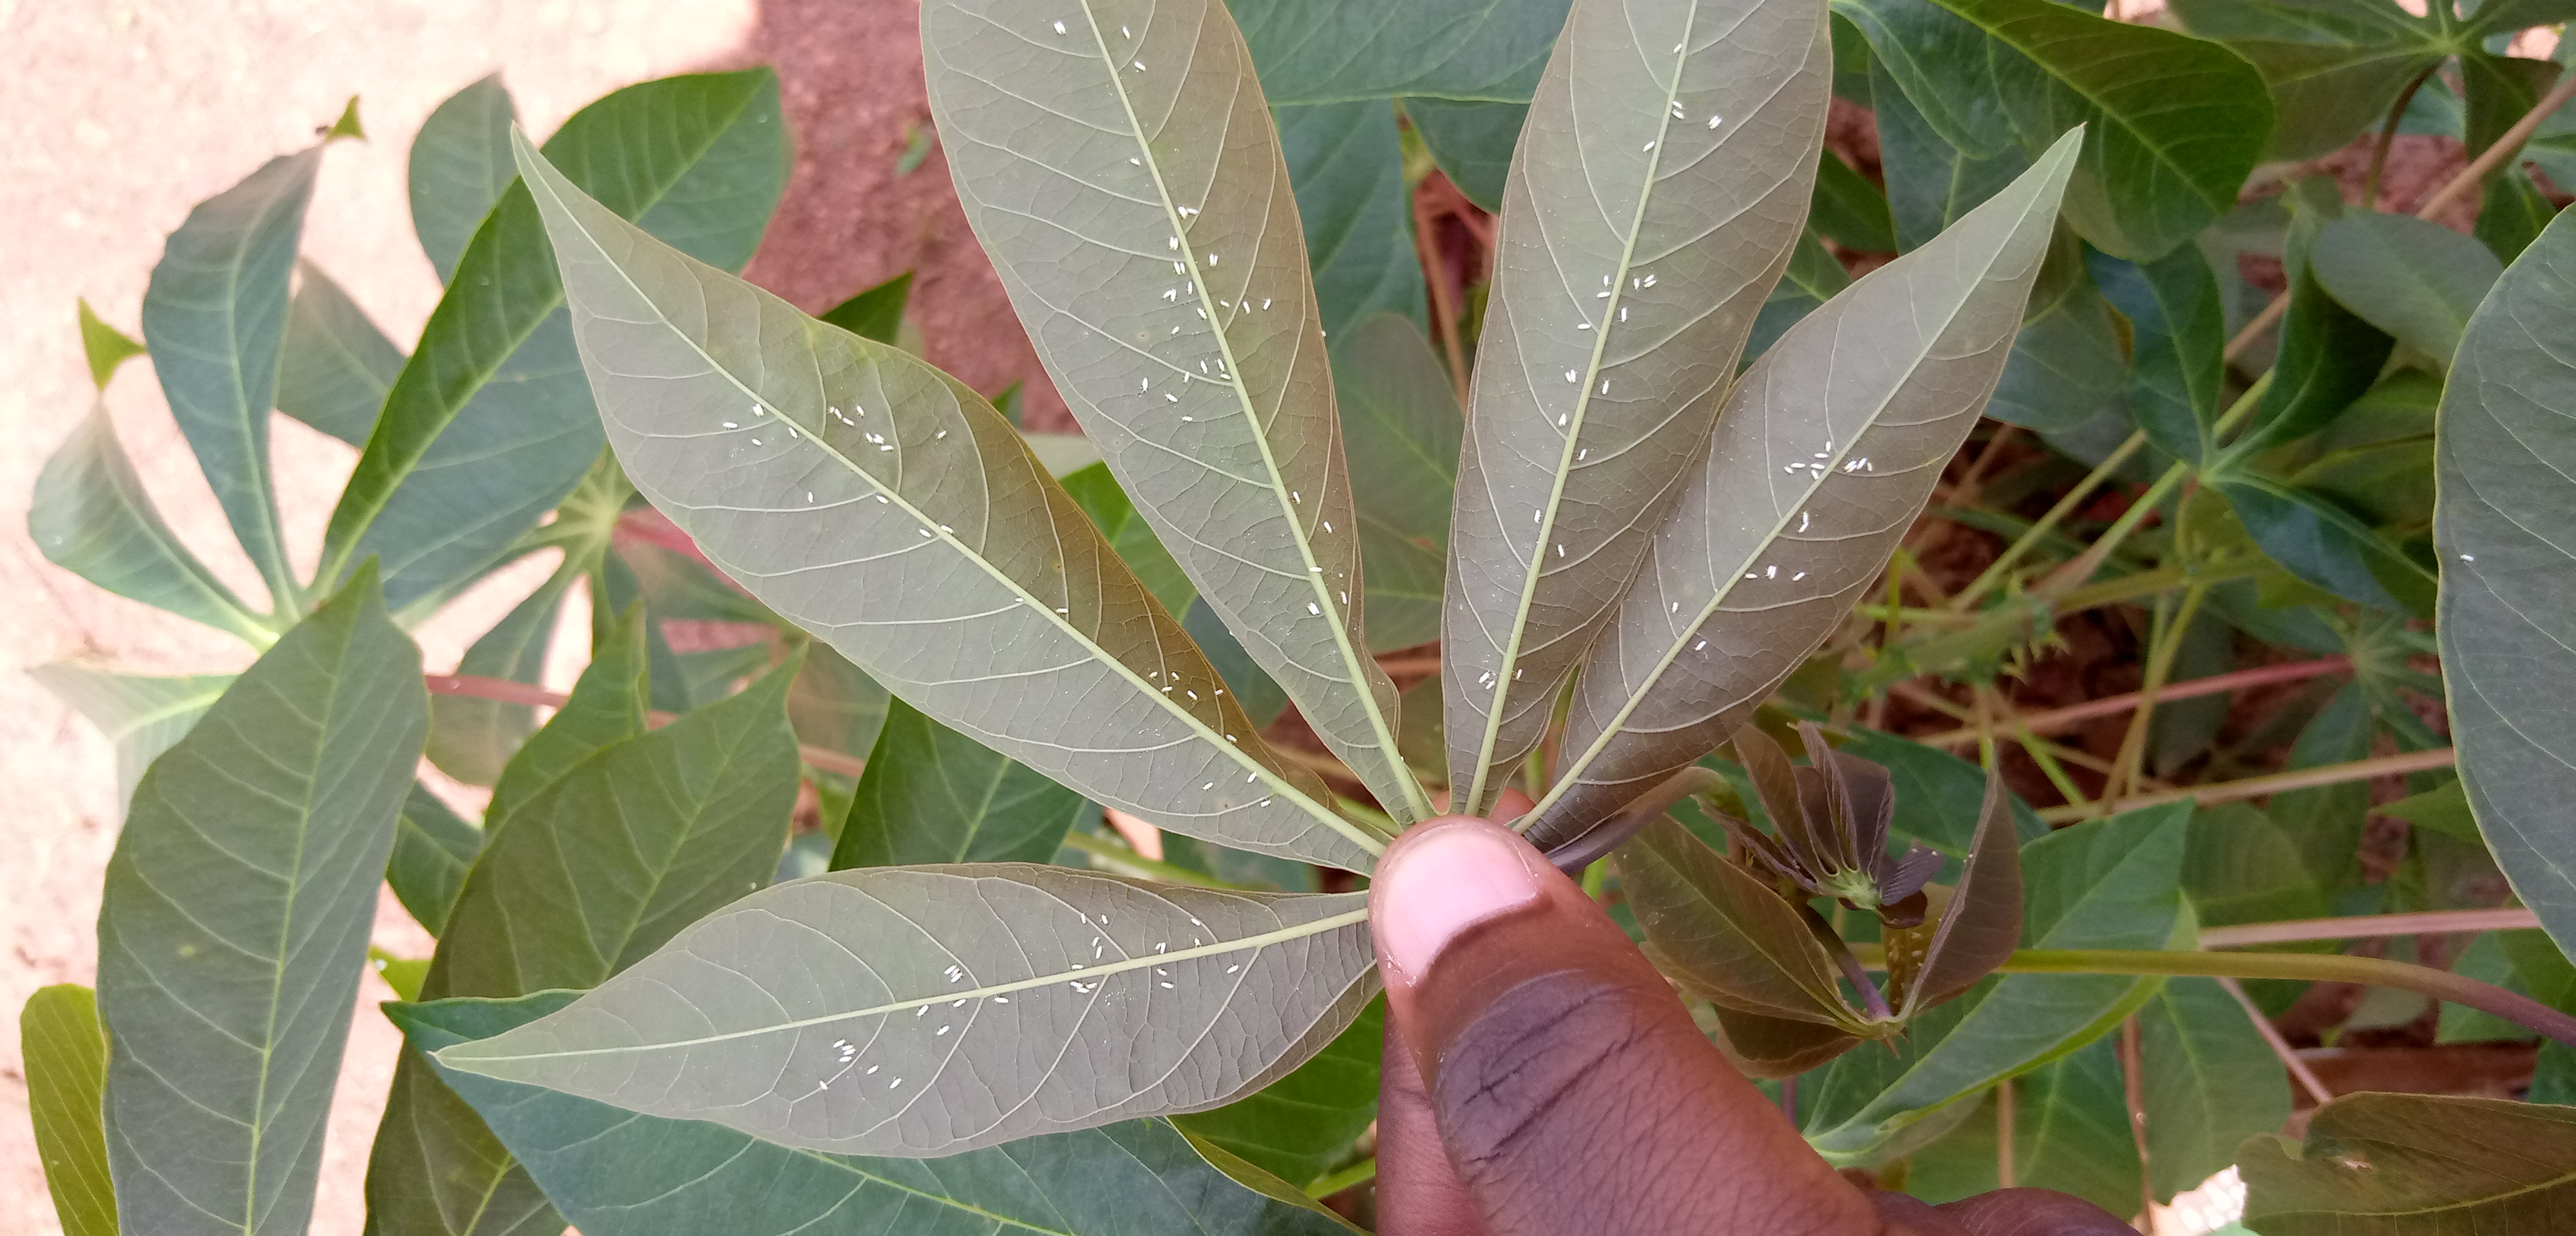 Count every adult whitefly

134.